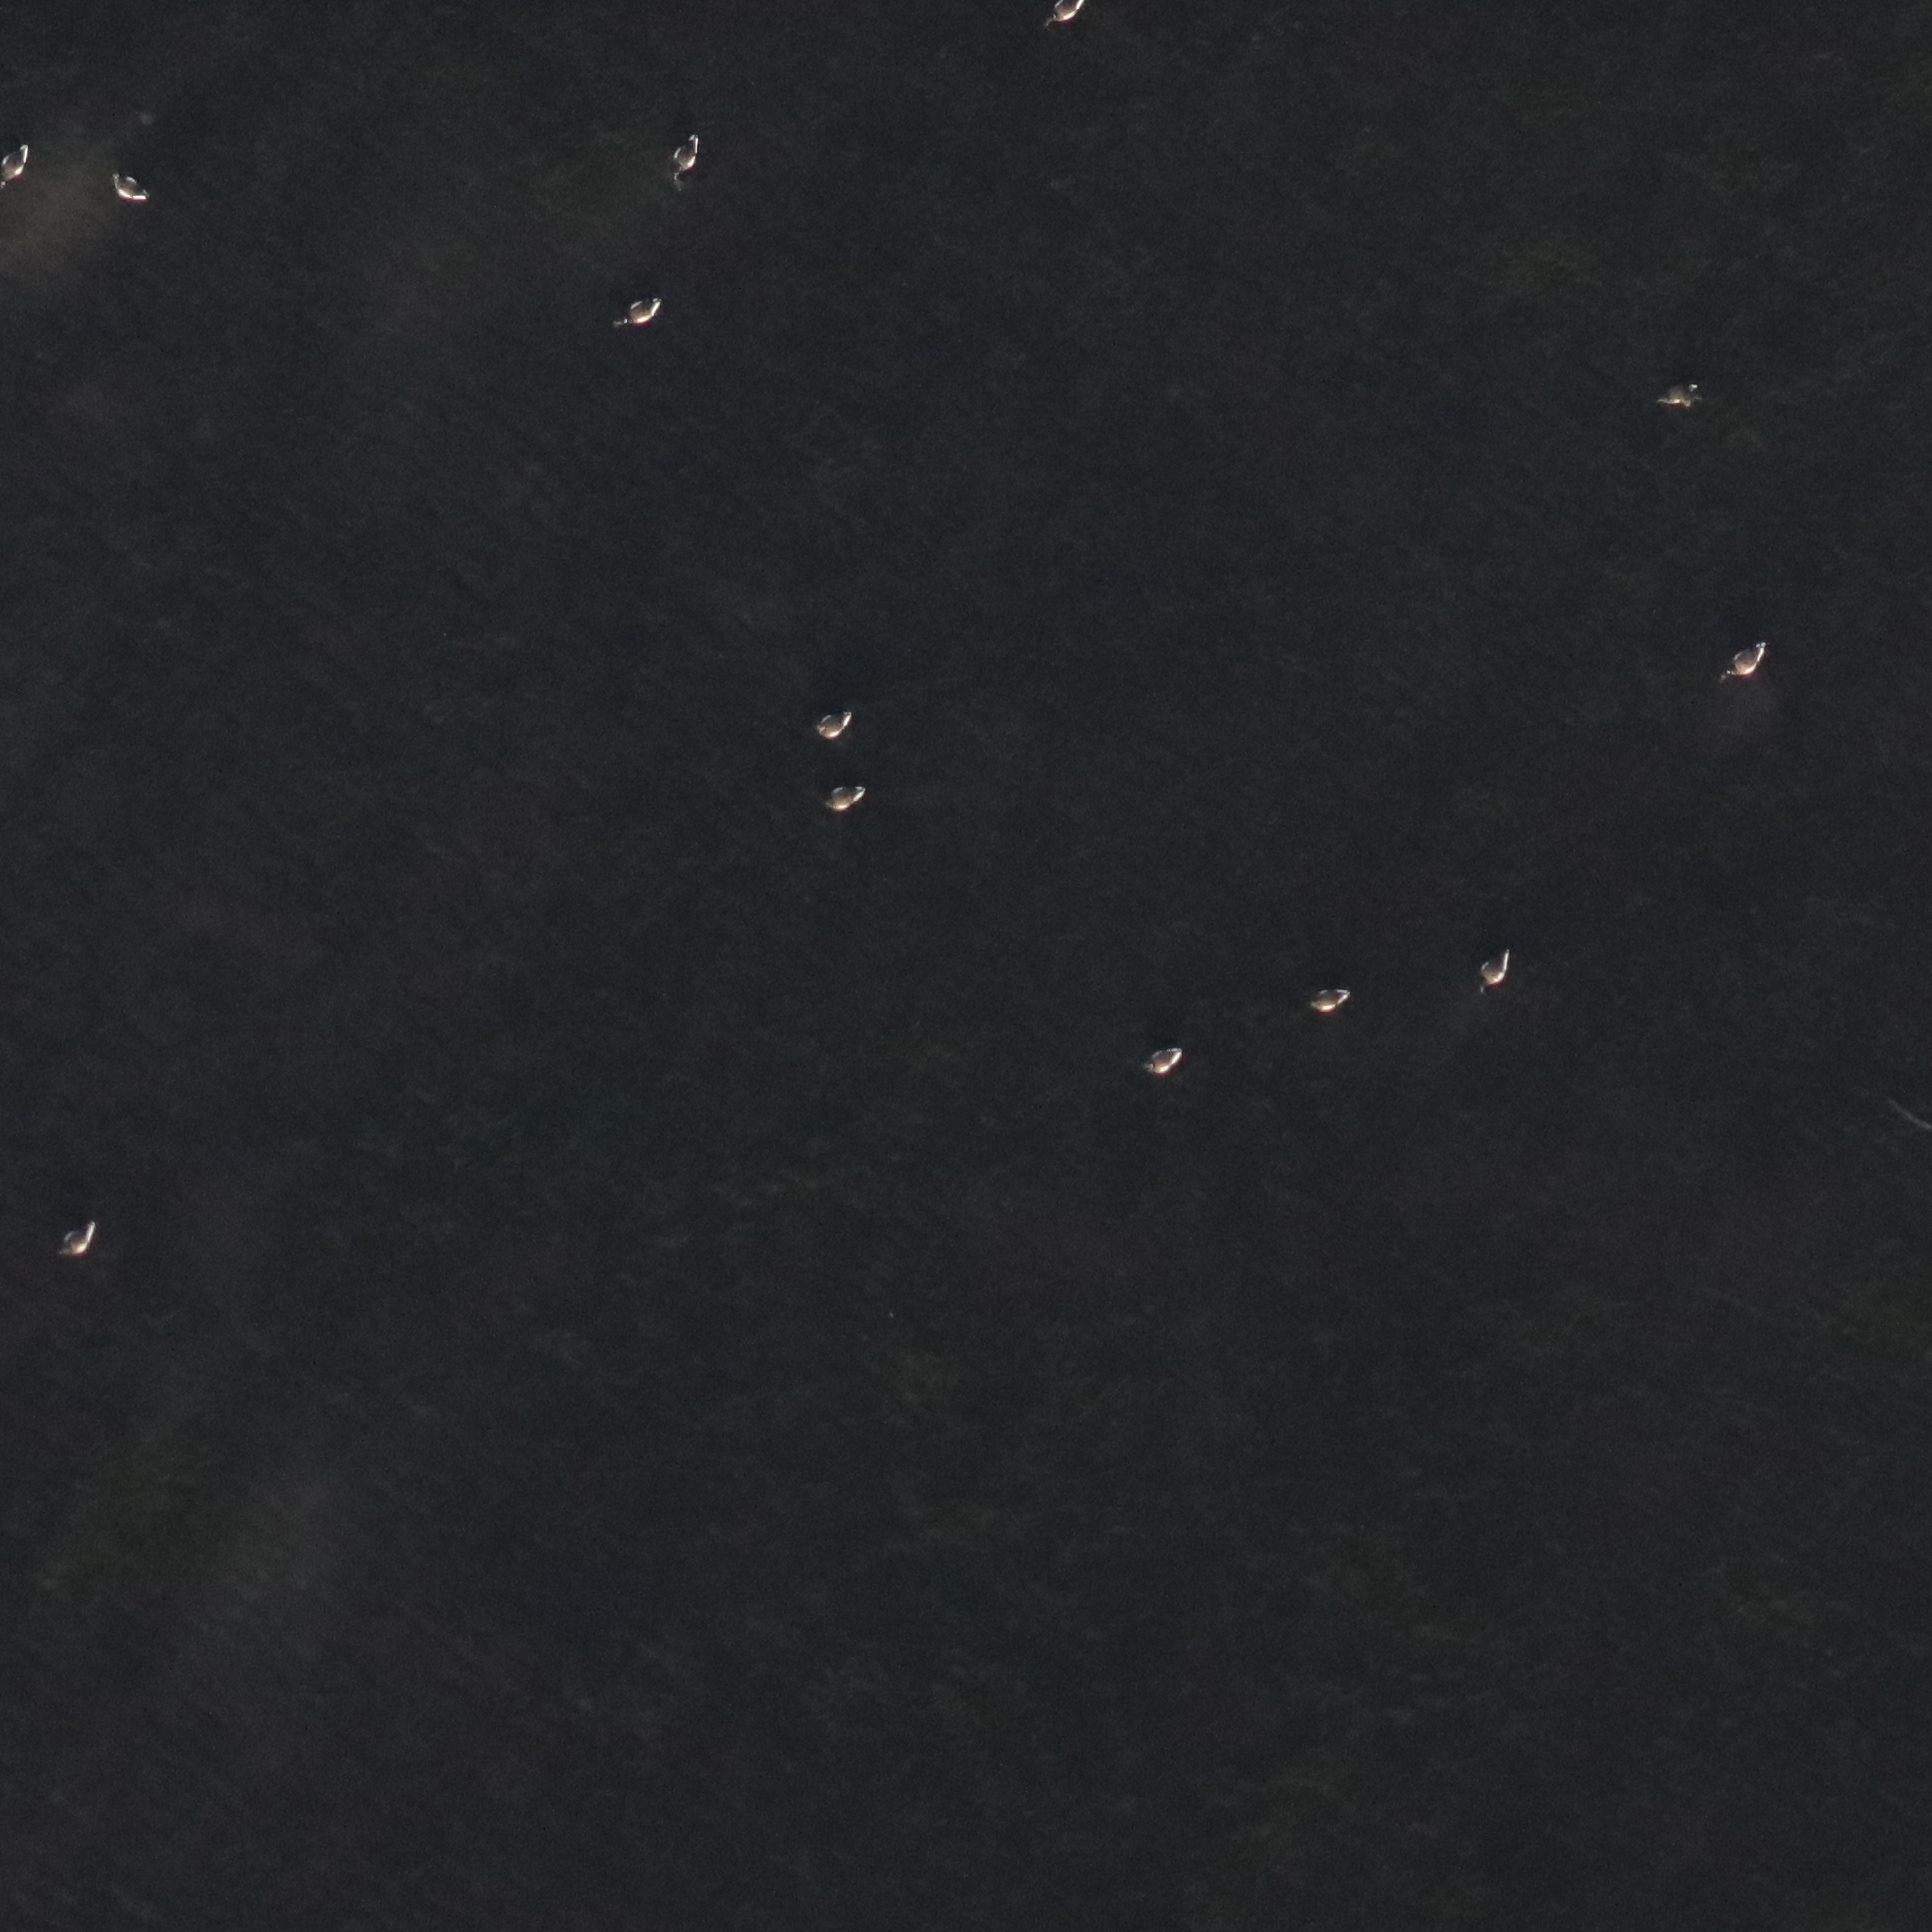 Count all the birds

13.